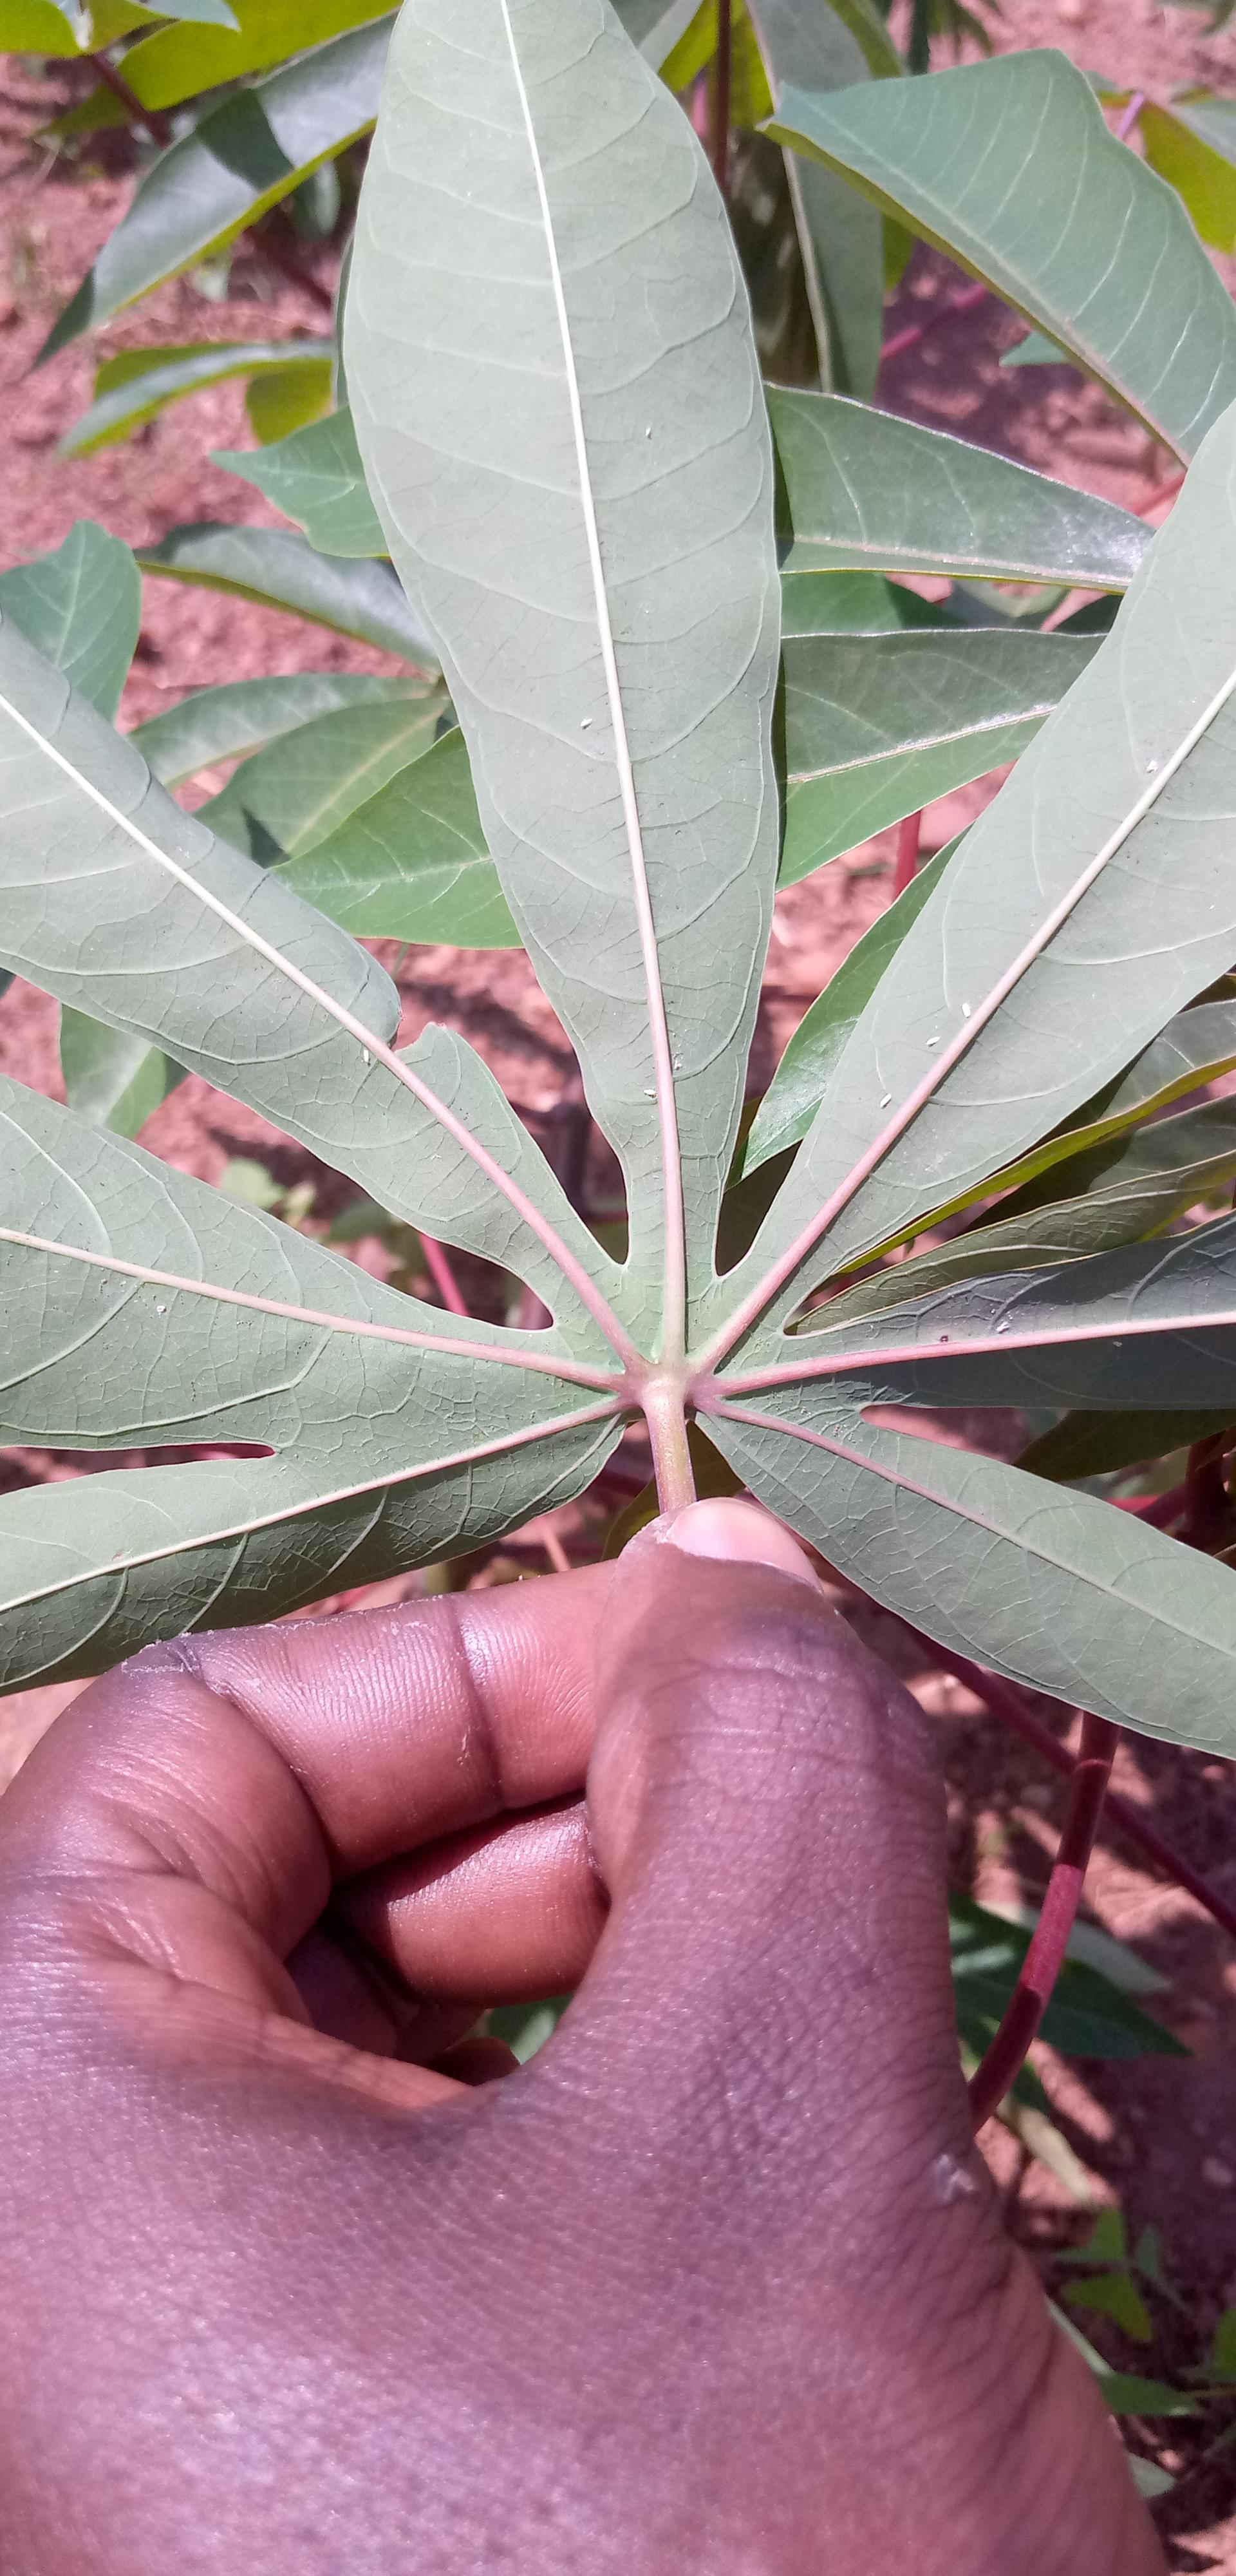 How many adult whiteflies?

9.